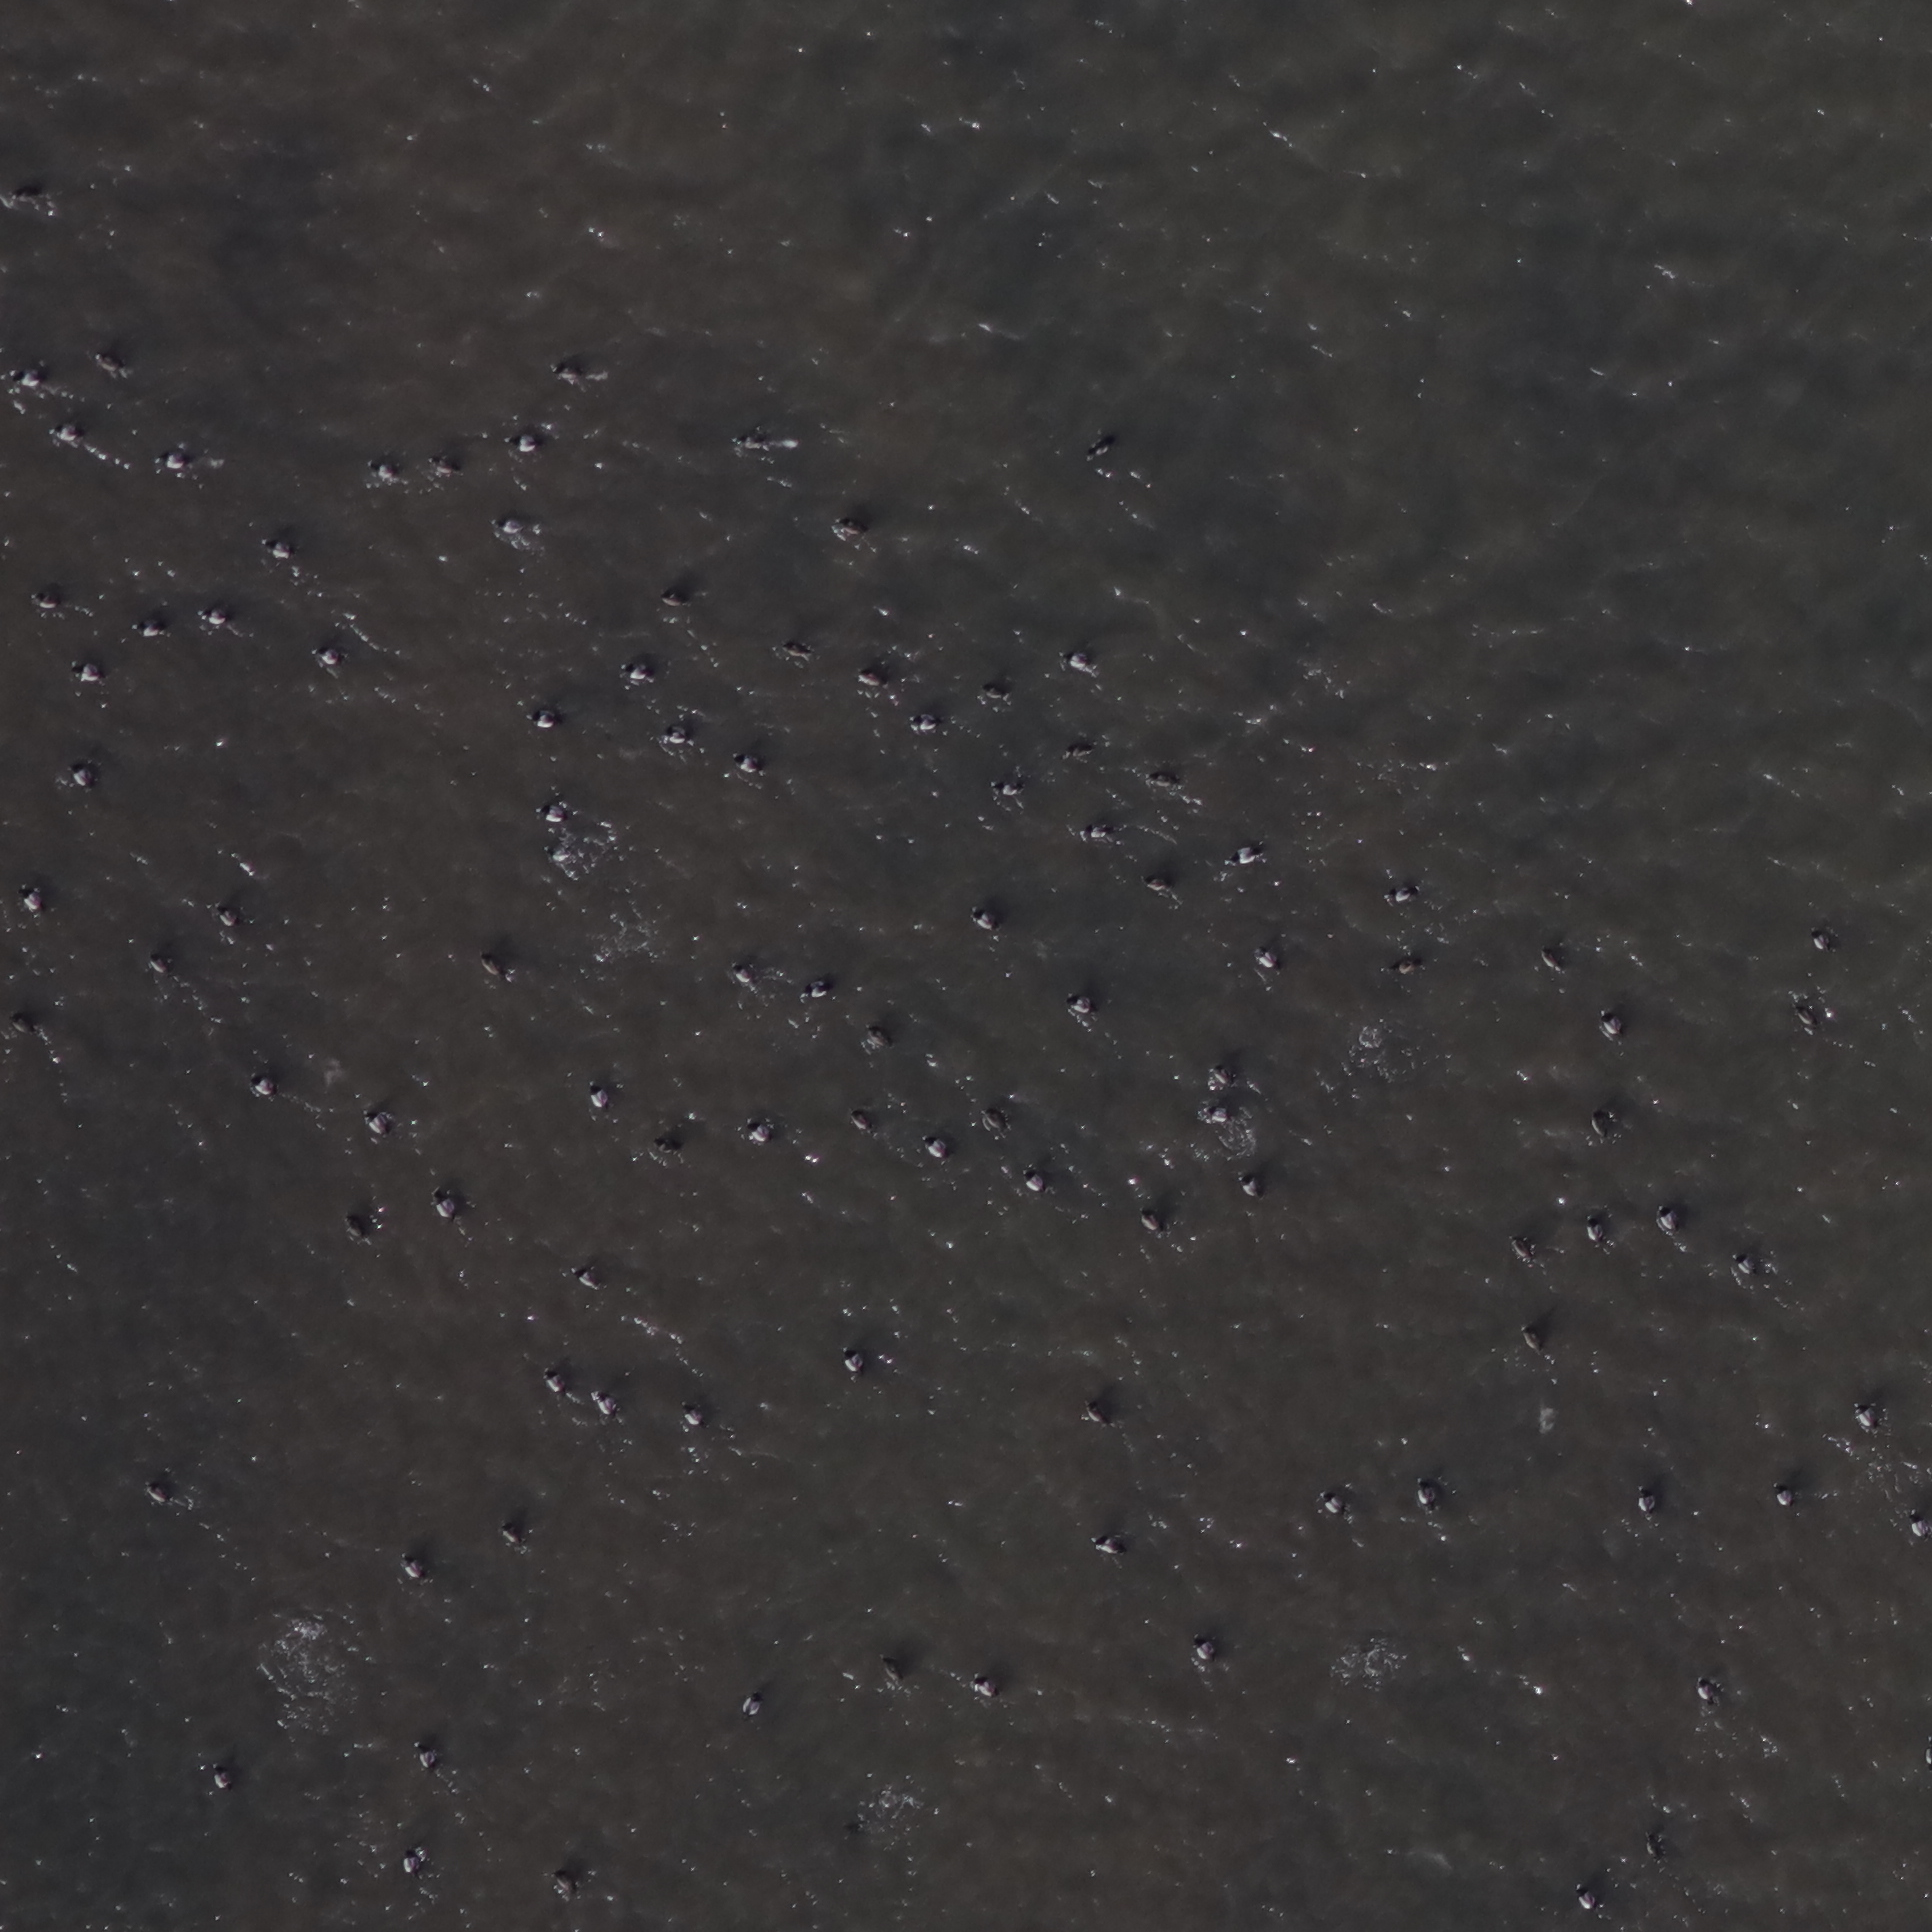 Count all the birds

104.